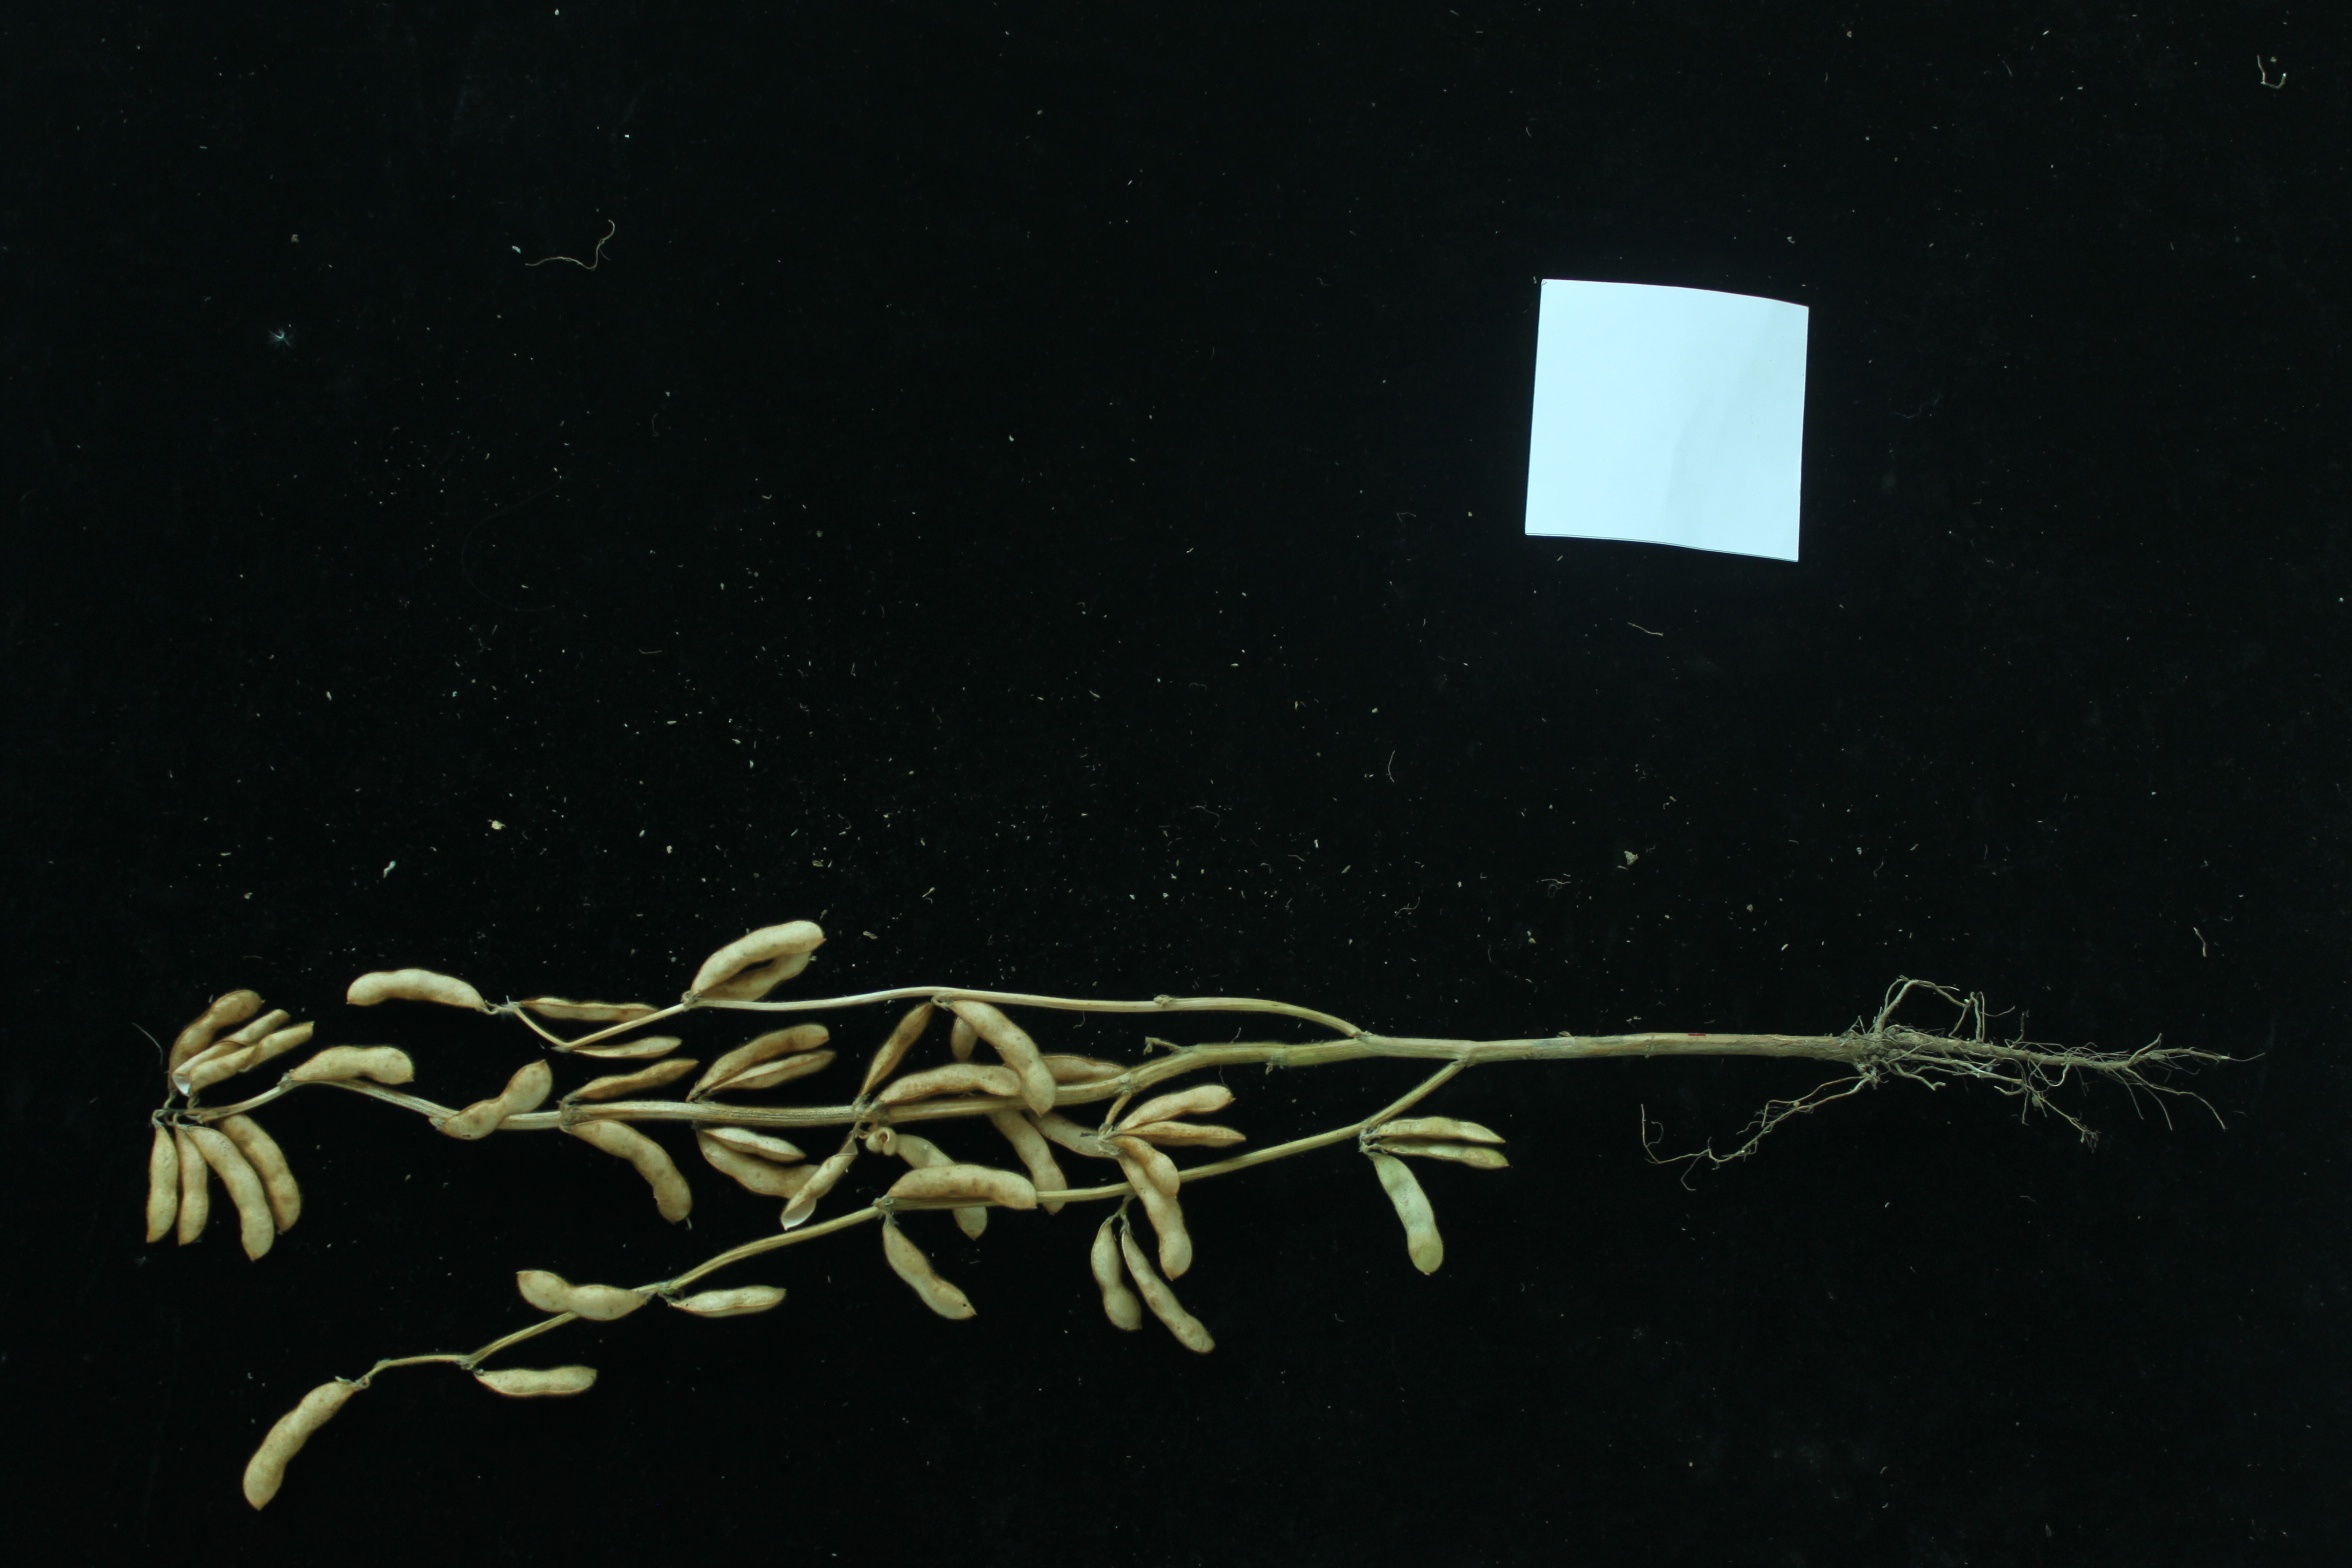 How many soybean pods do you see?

41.